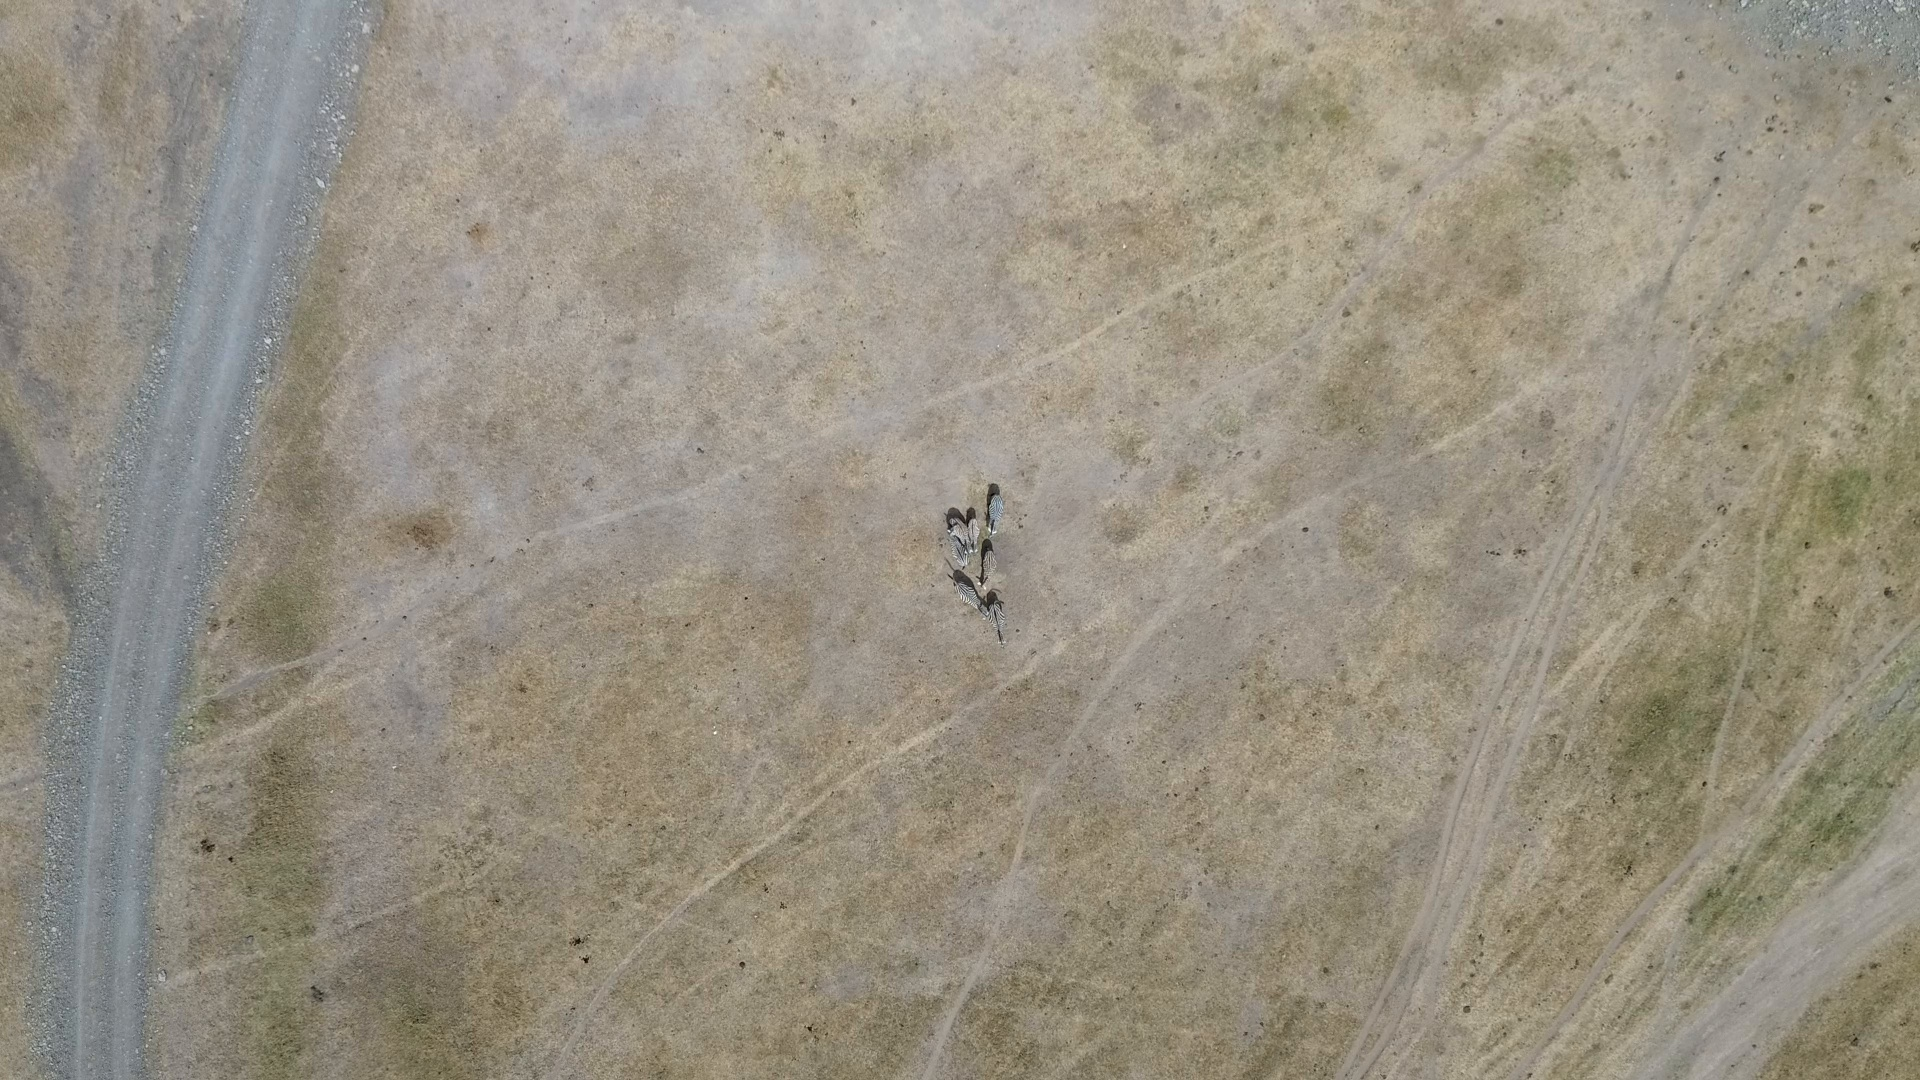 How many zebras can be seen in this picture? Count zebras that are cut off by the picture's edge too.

7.